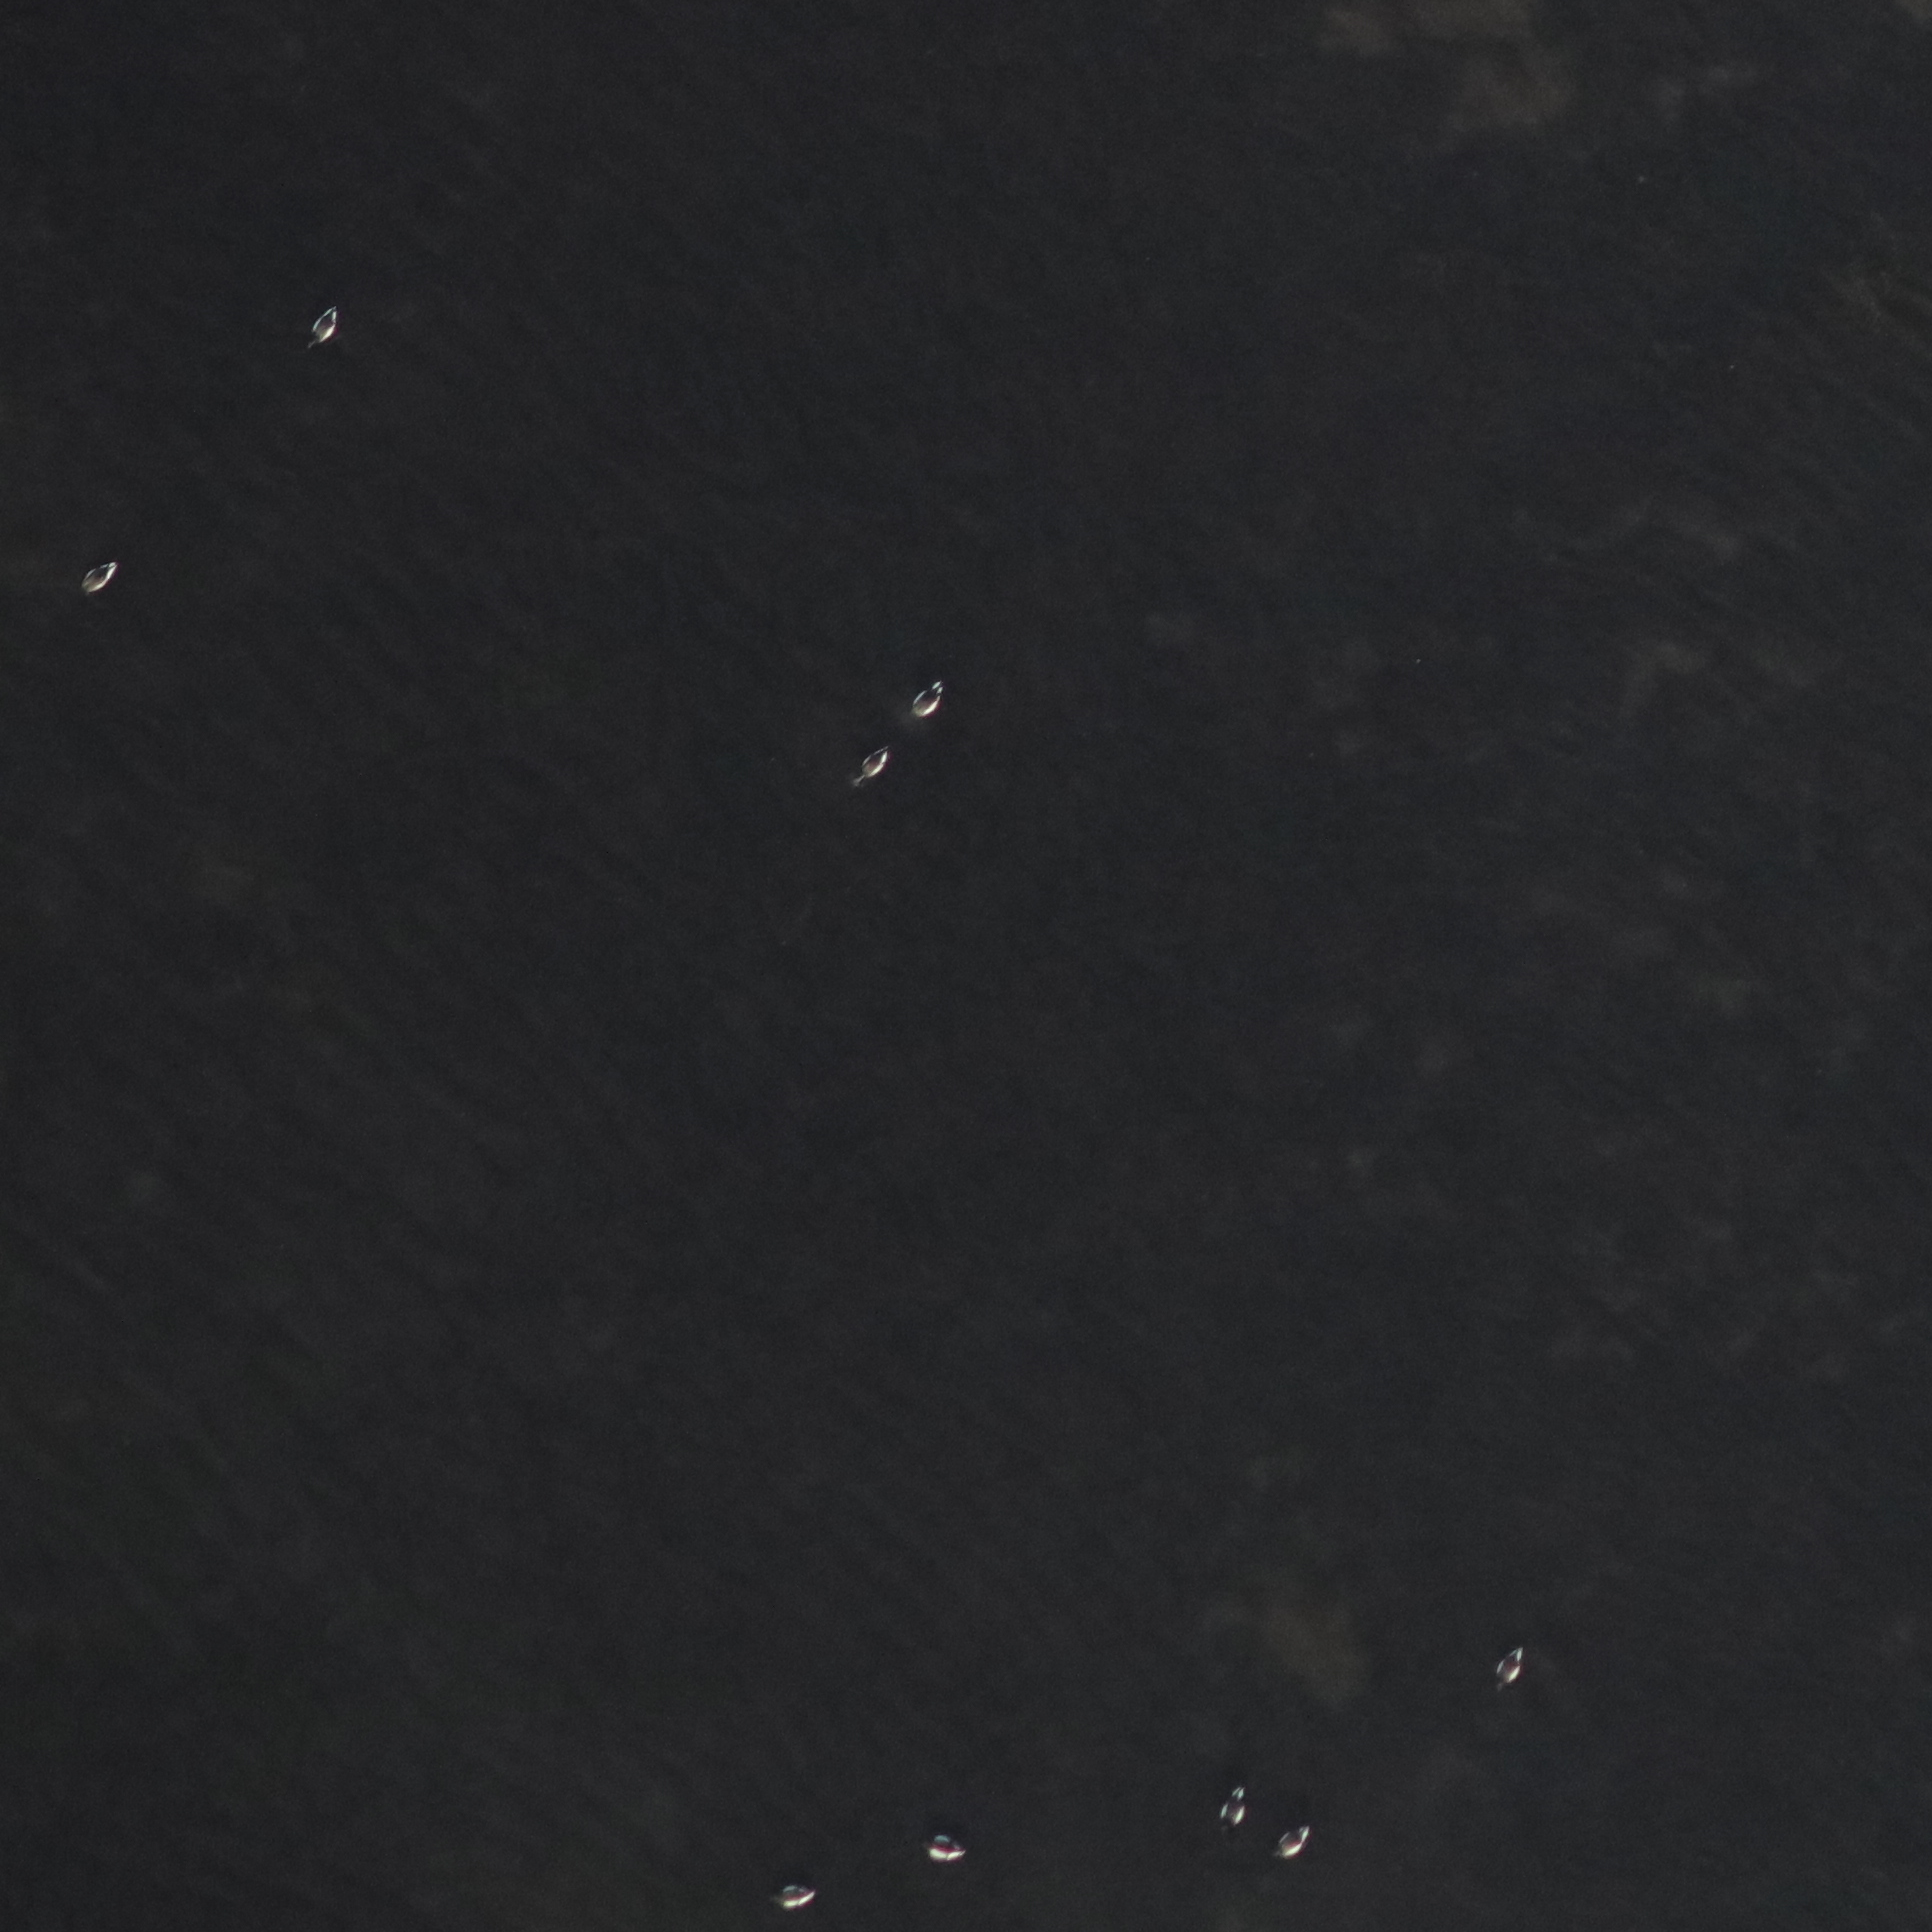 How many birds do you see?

9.